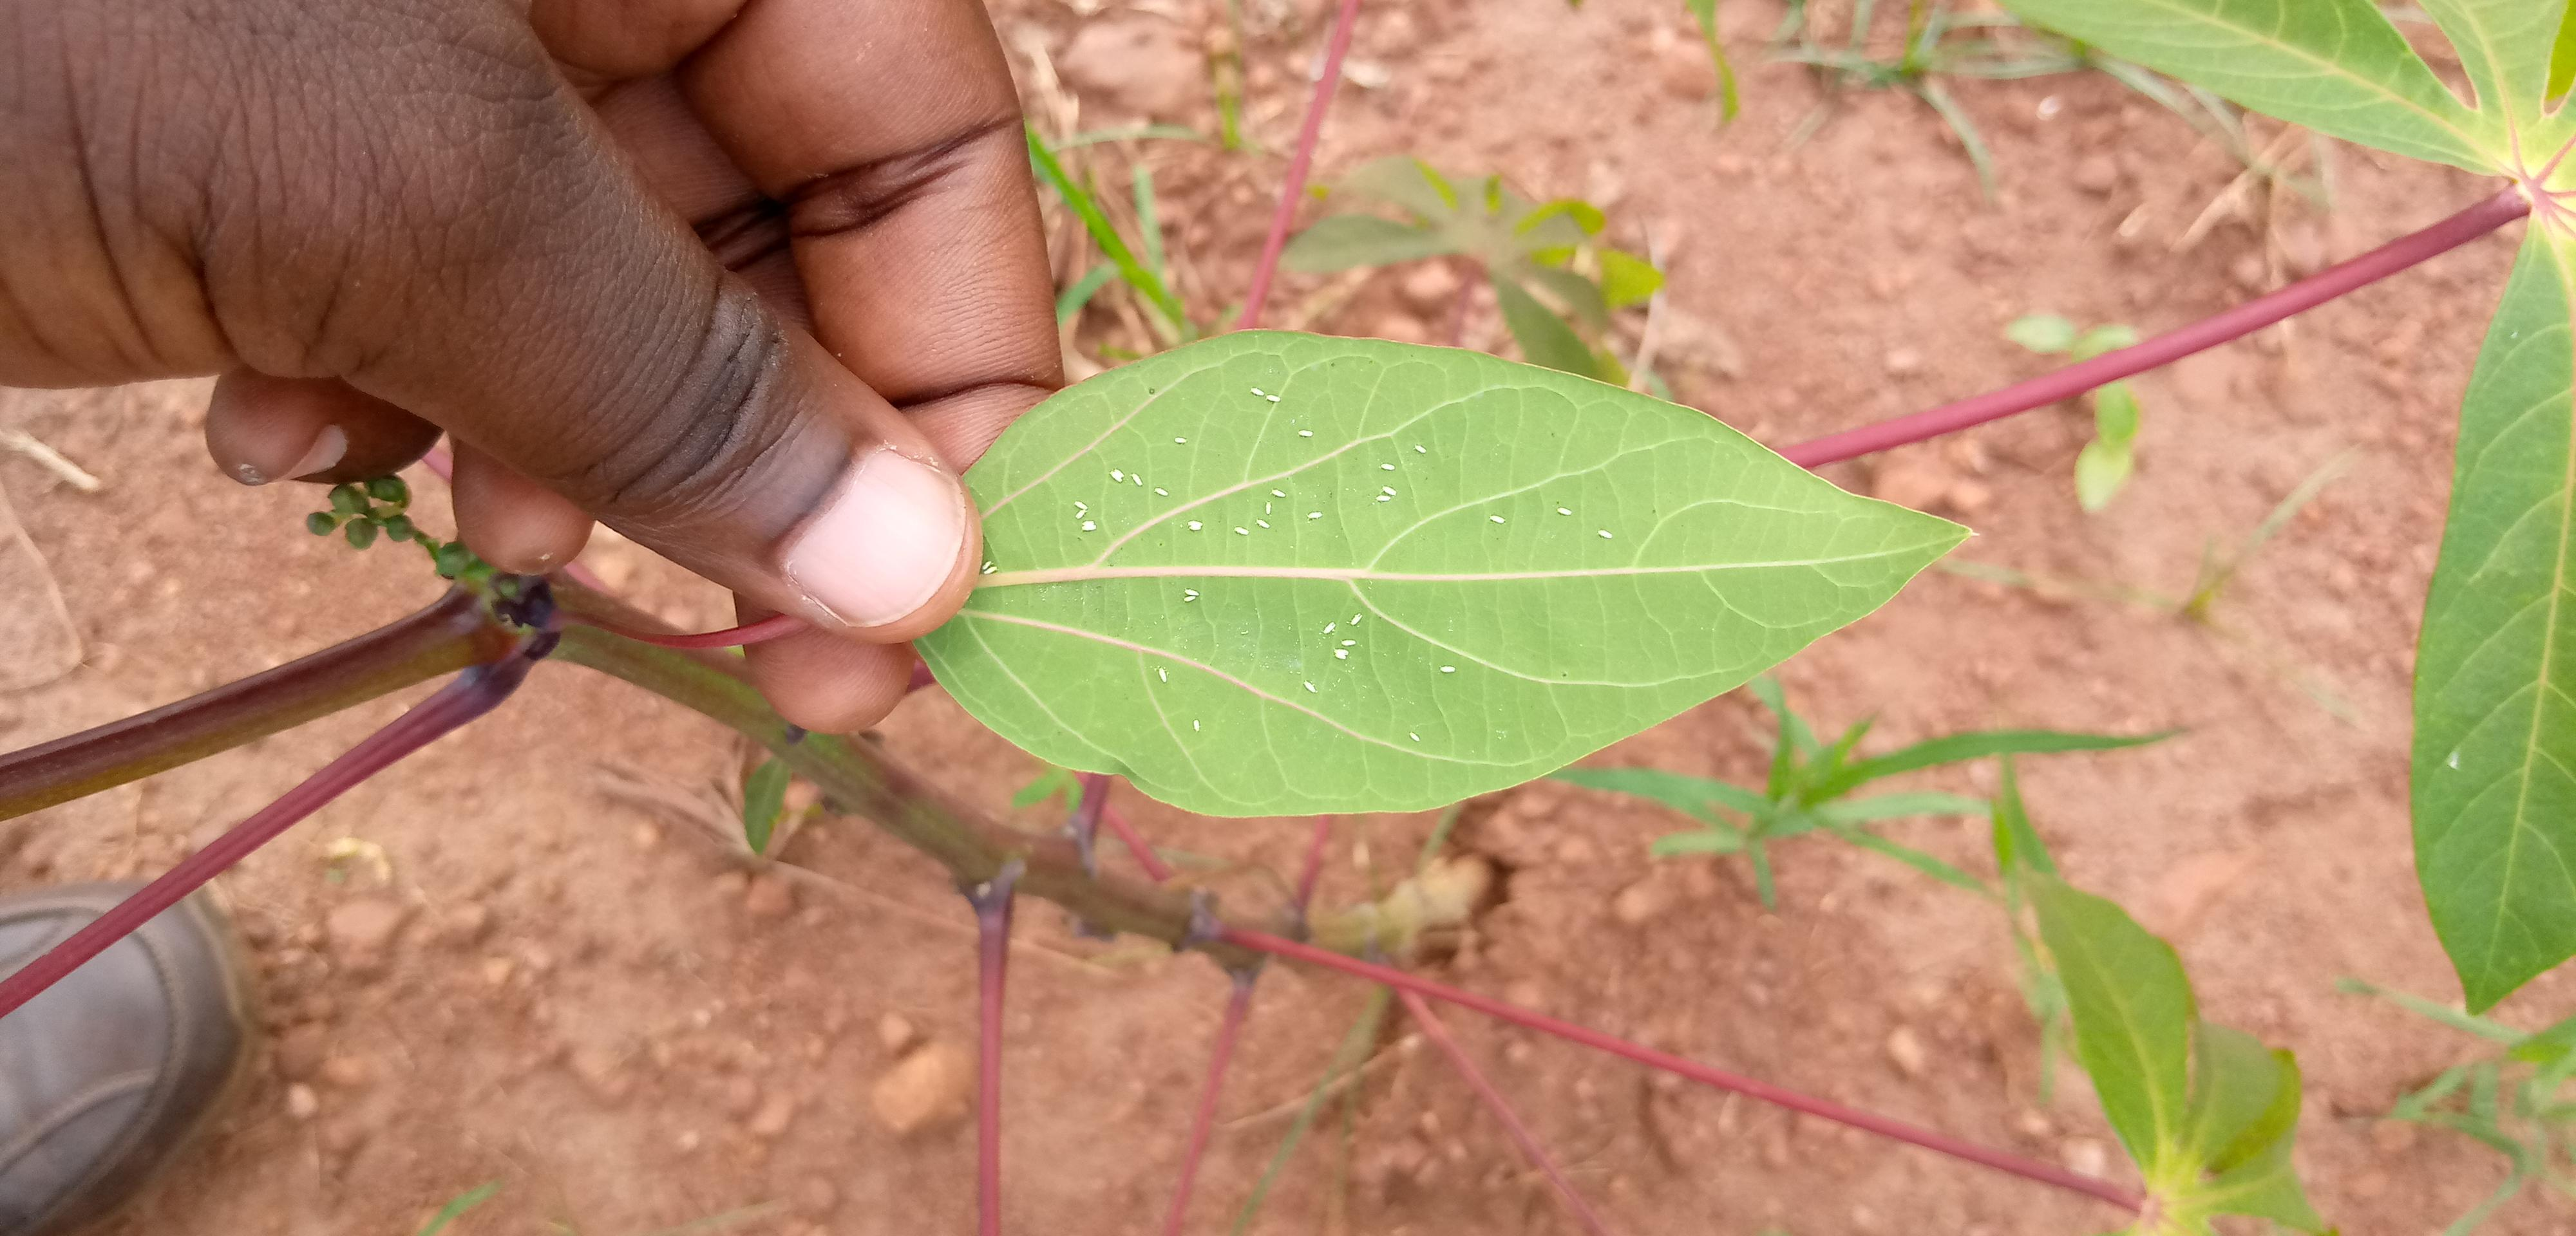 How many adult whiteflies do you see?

40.